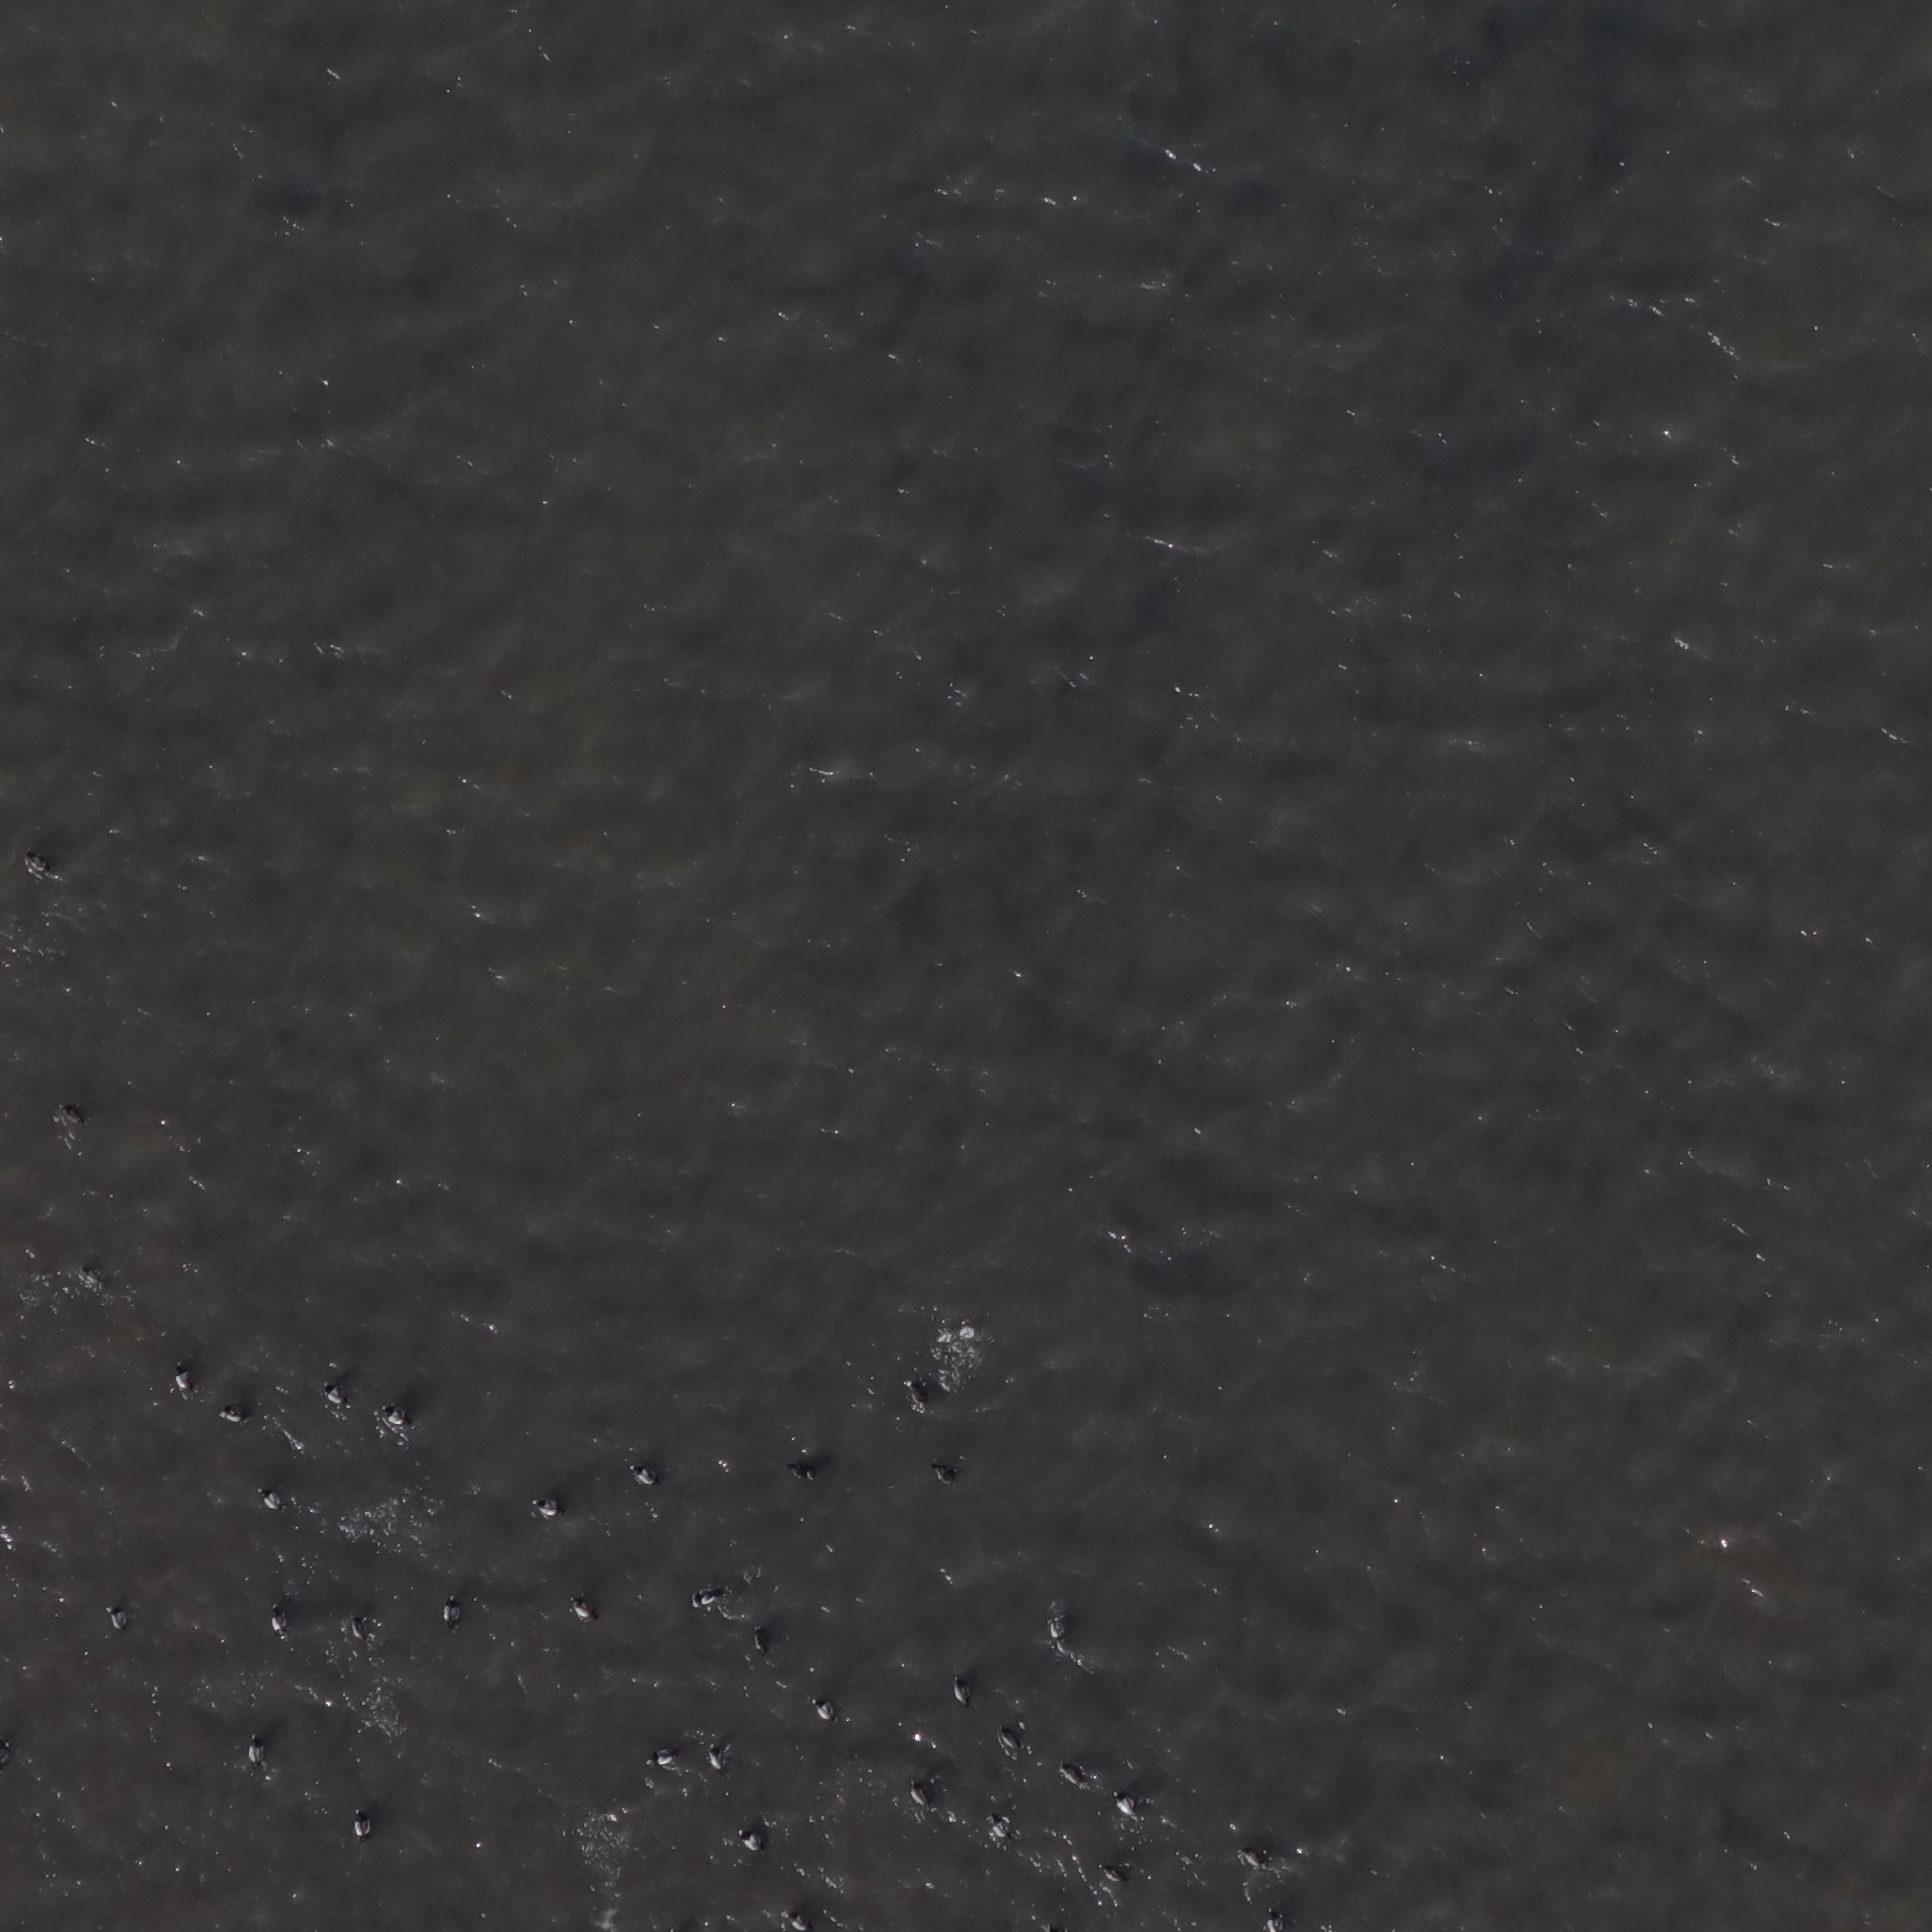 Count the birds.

37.